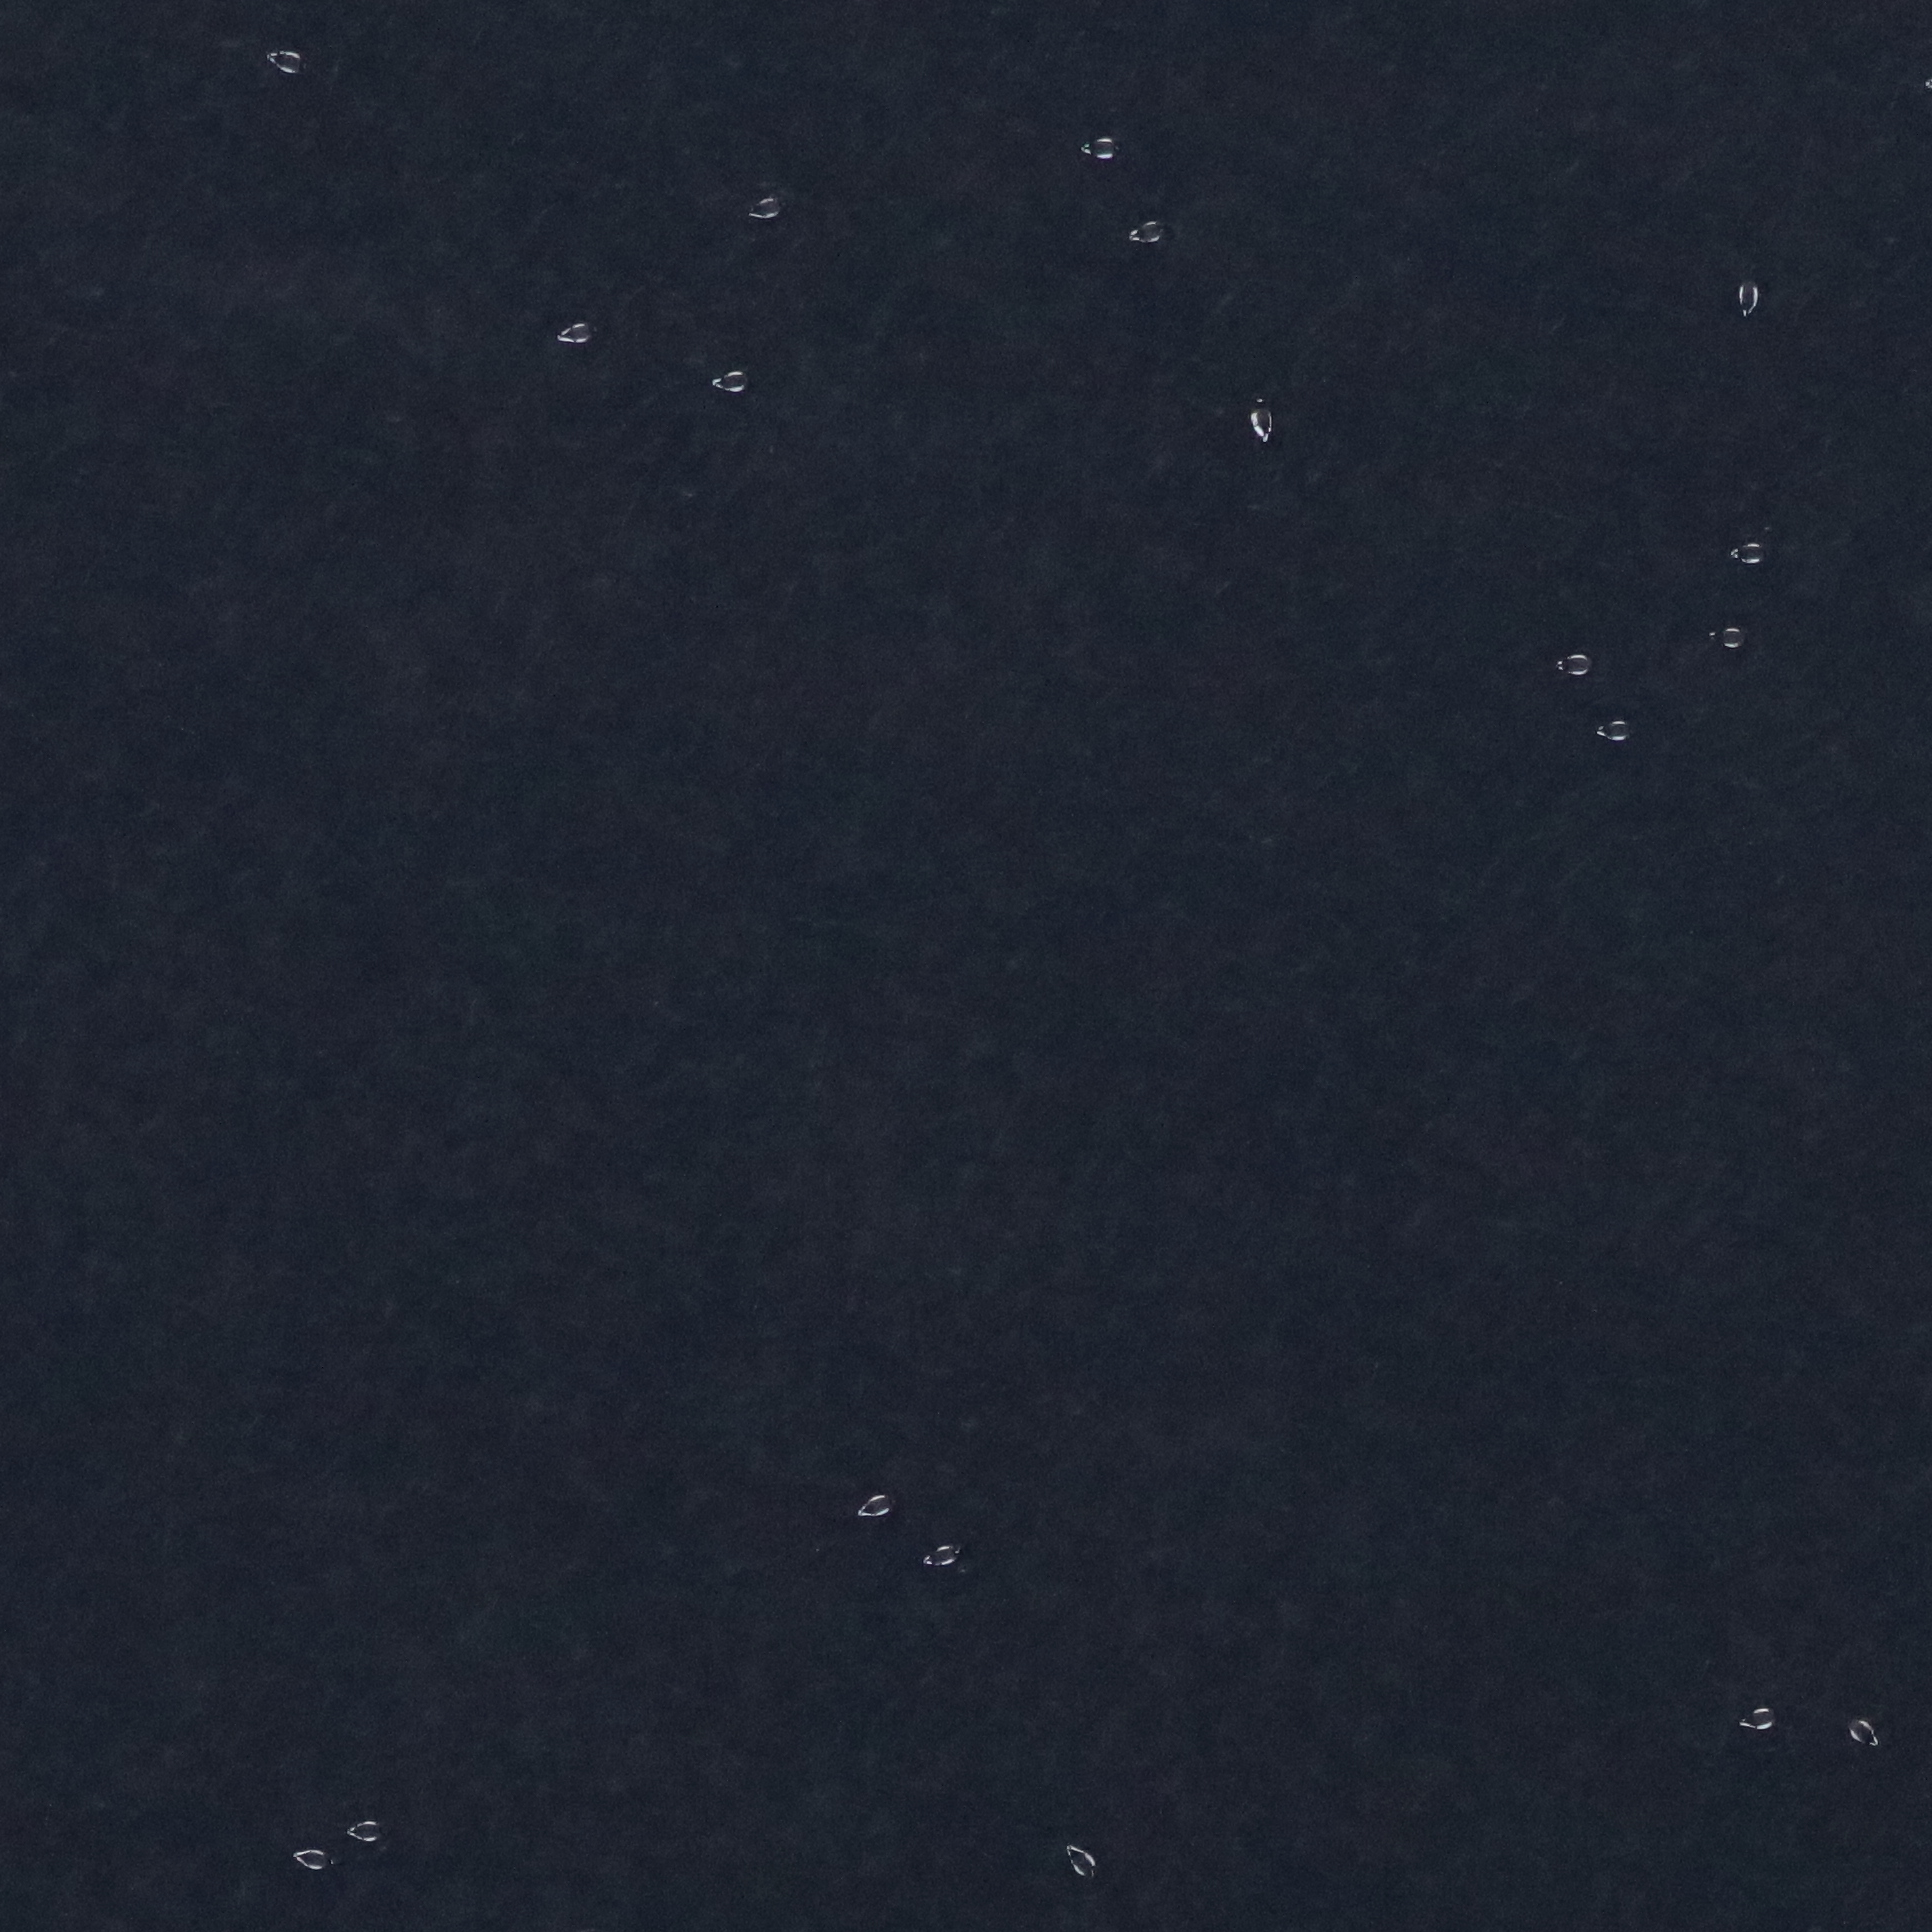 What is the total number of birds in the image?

19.